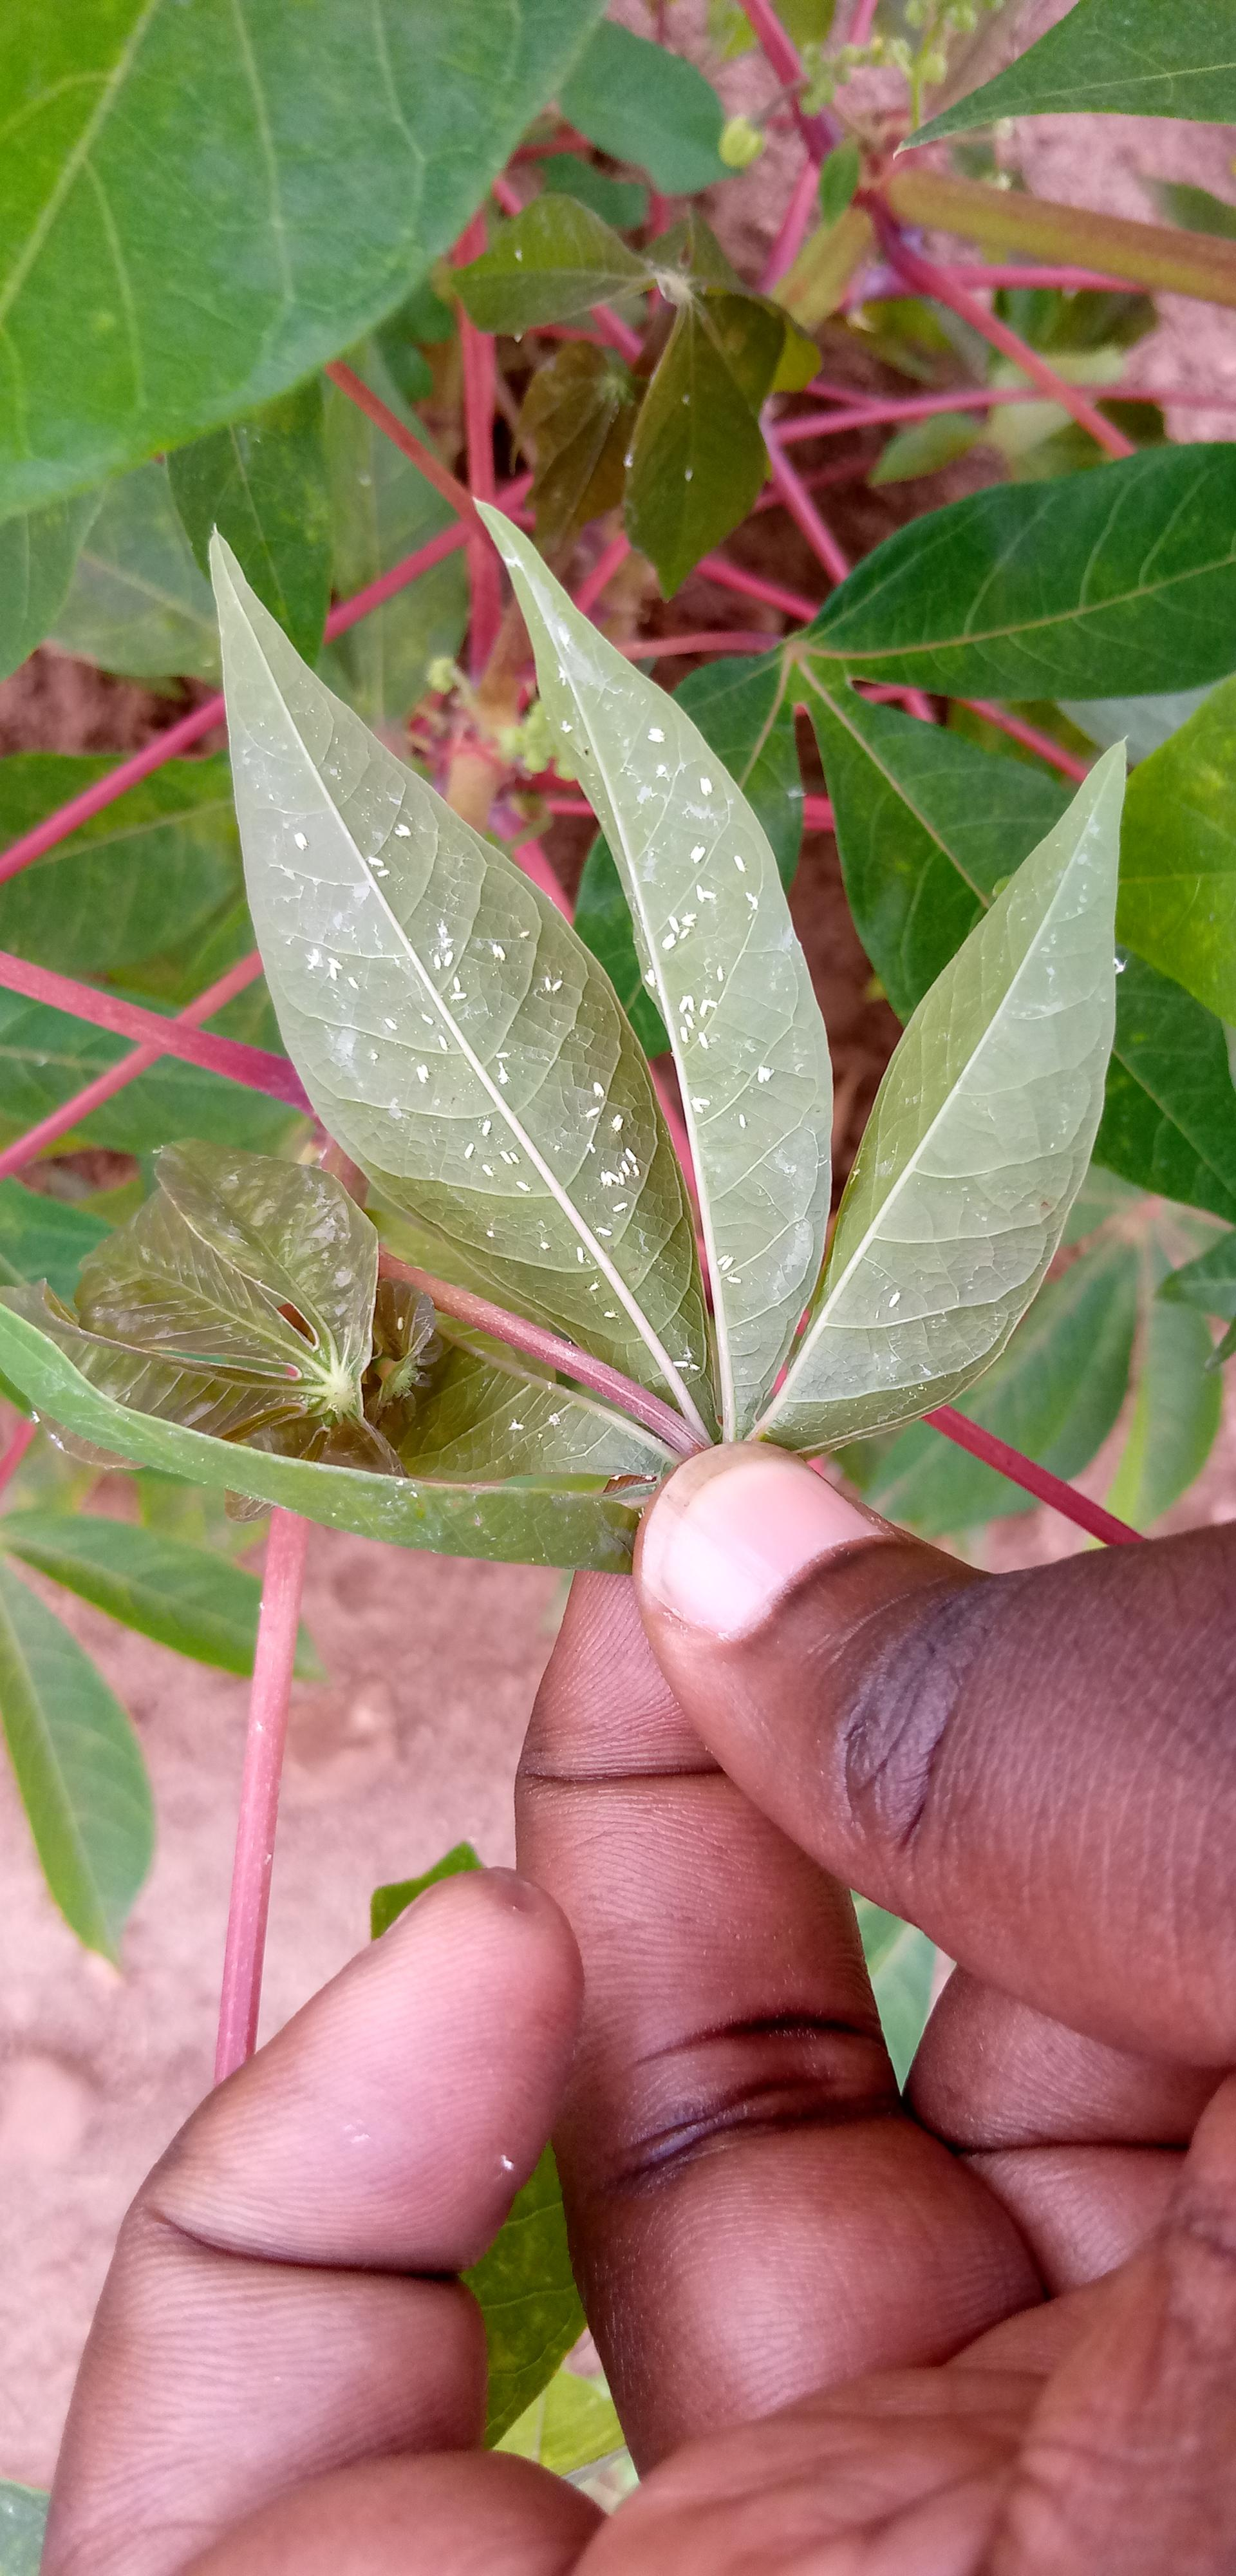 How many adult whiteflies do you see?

90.